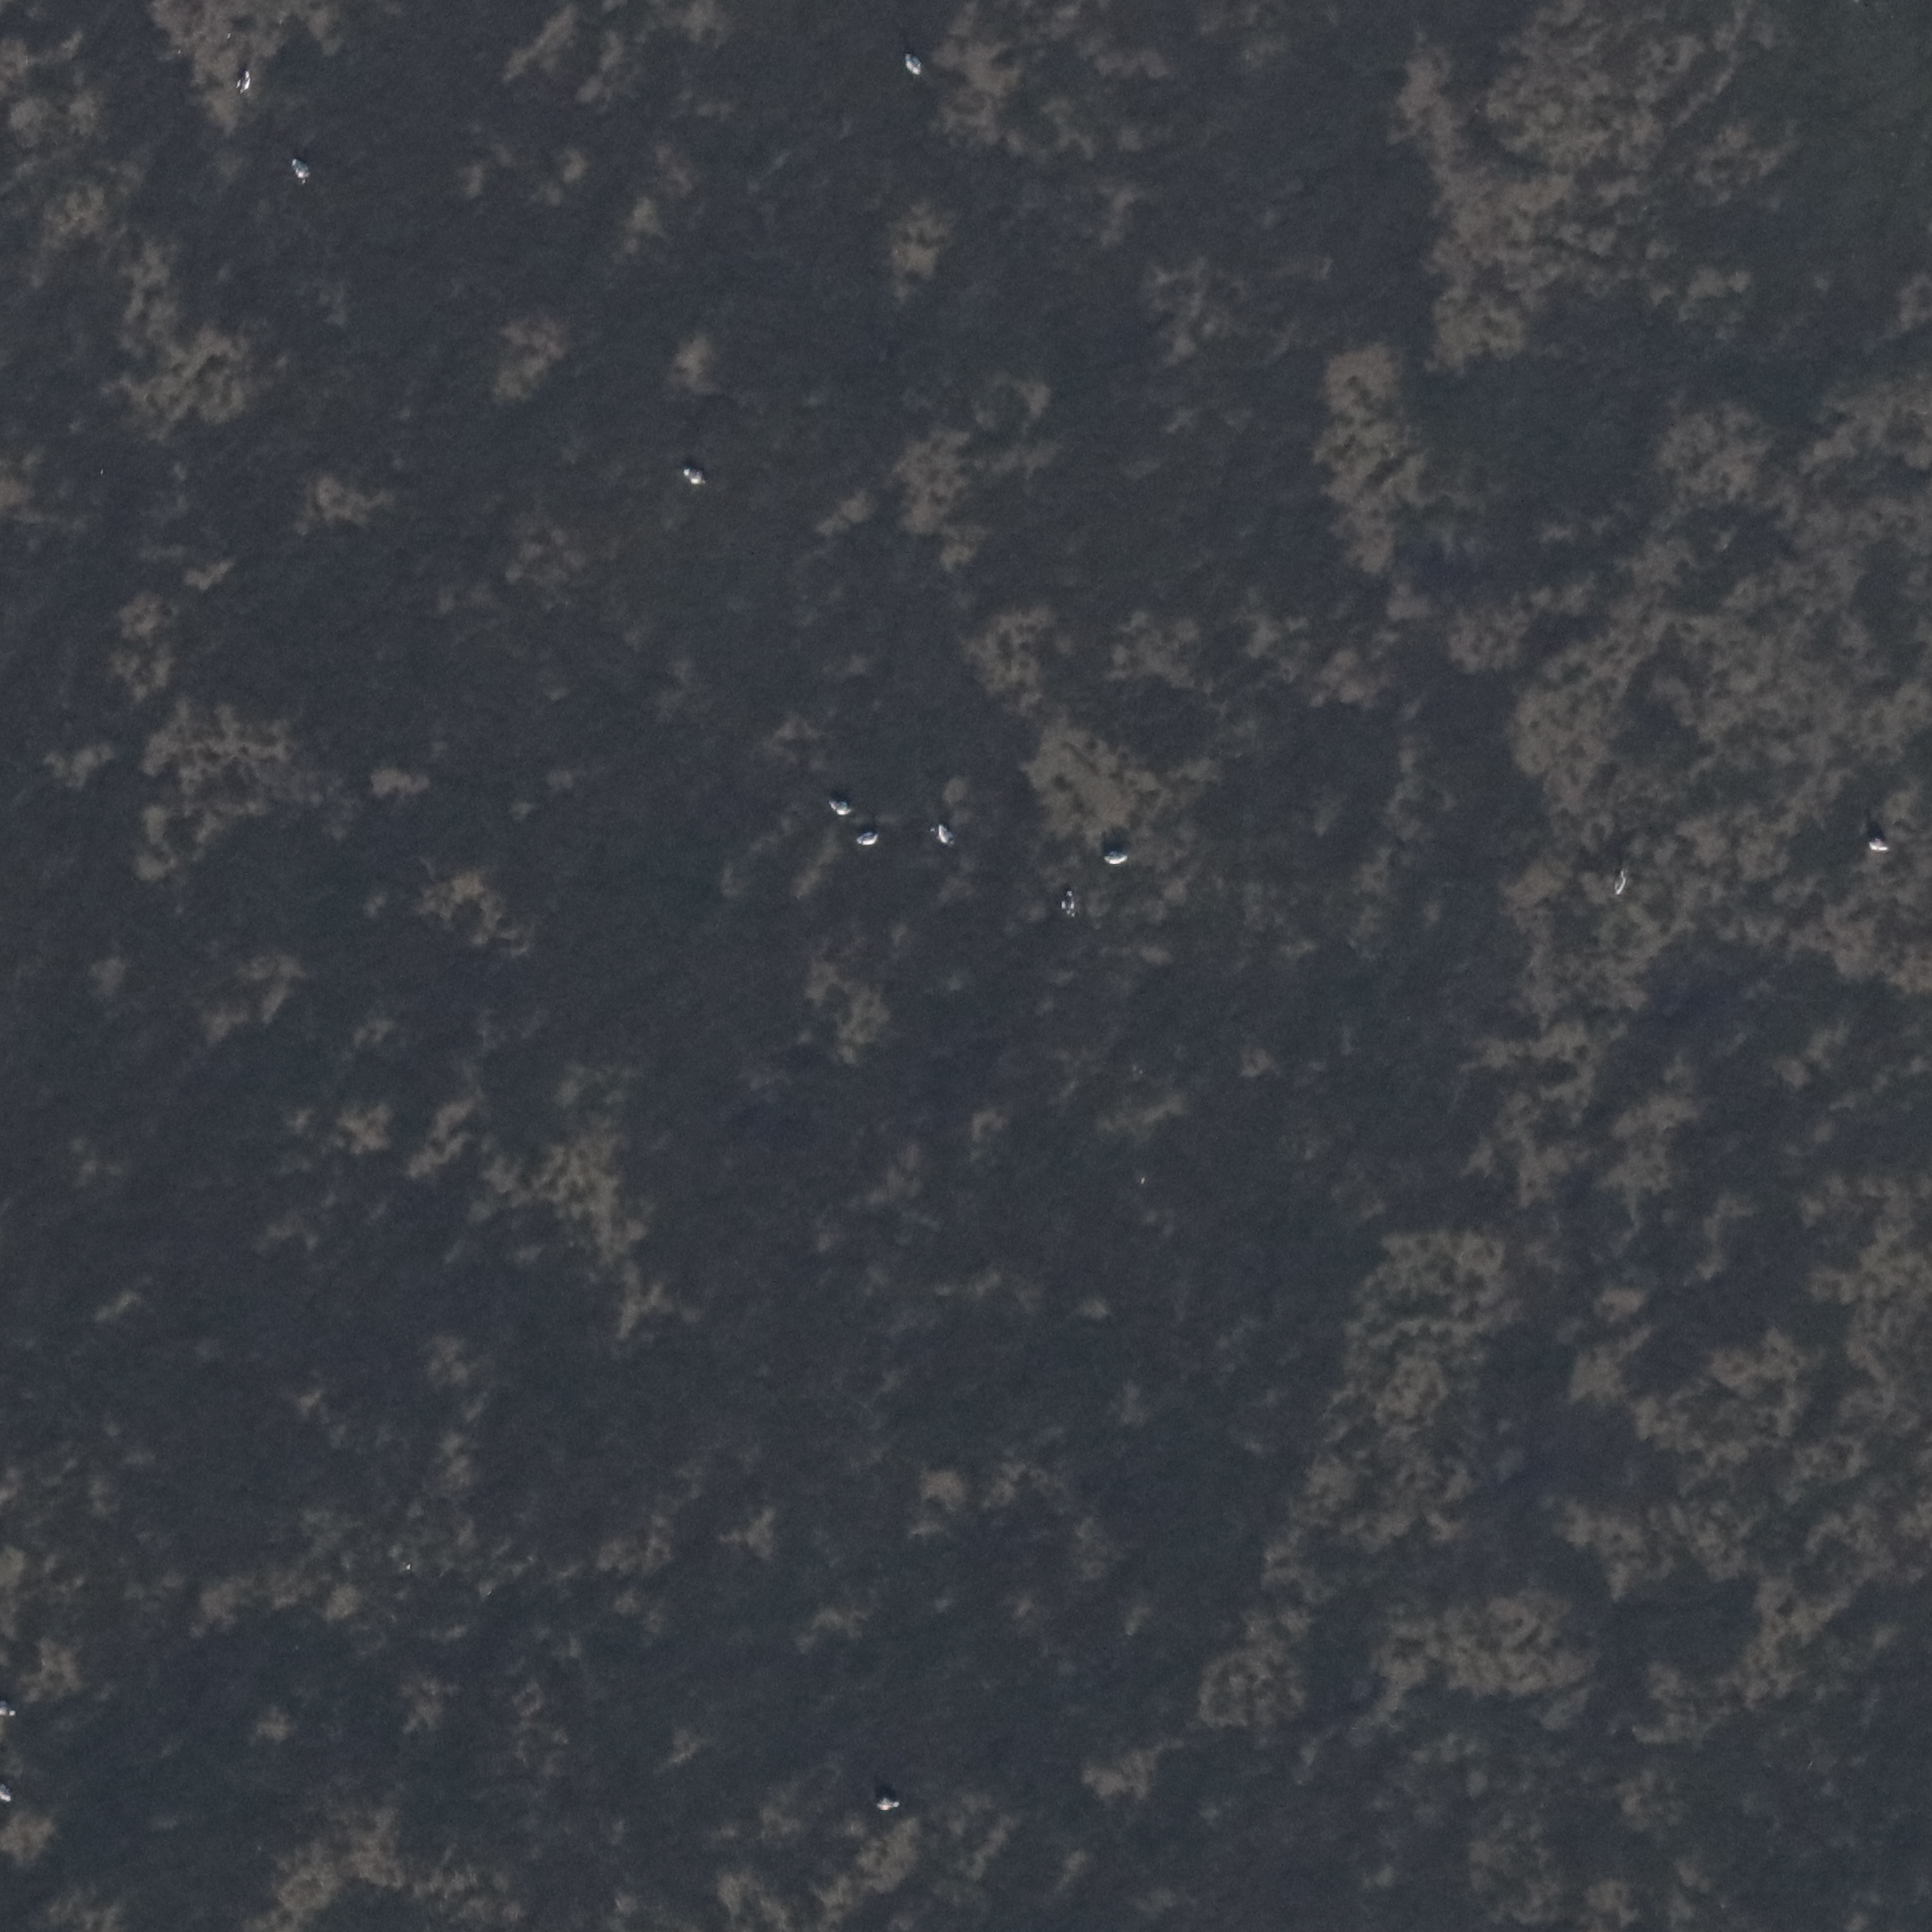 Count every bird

14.